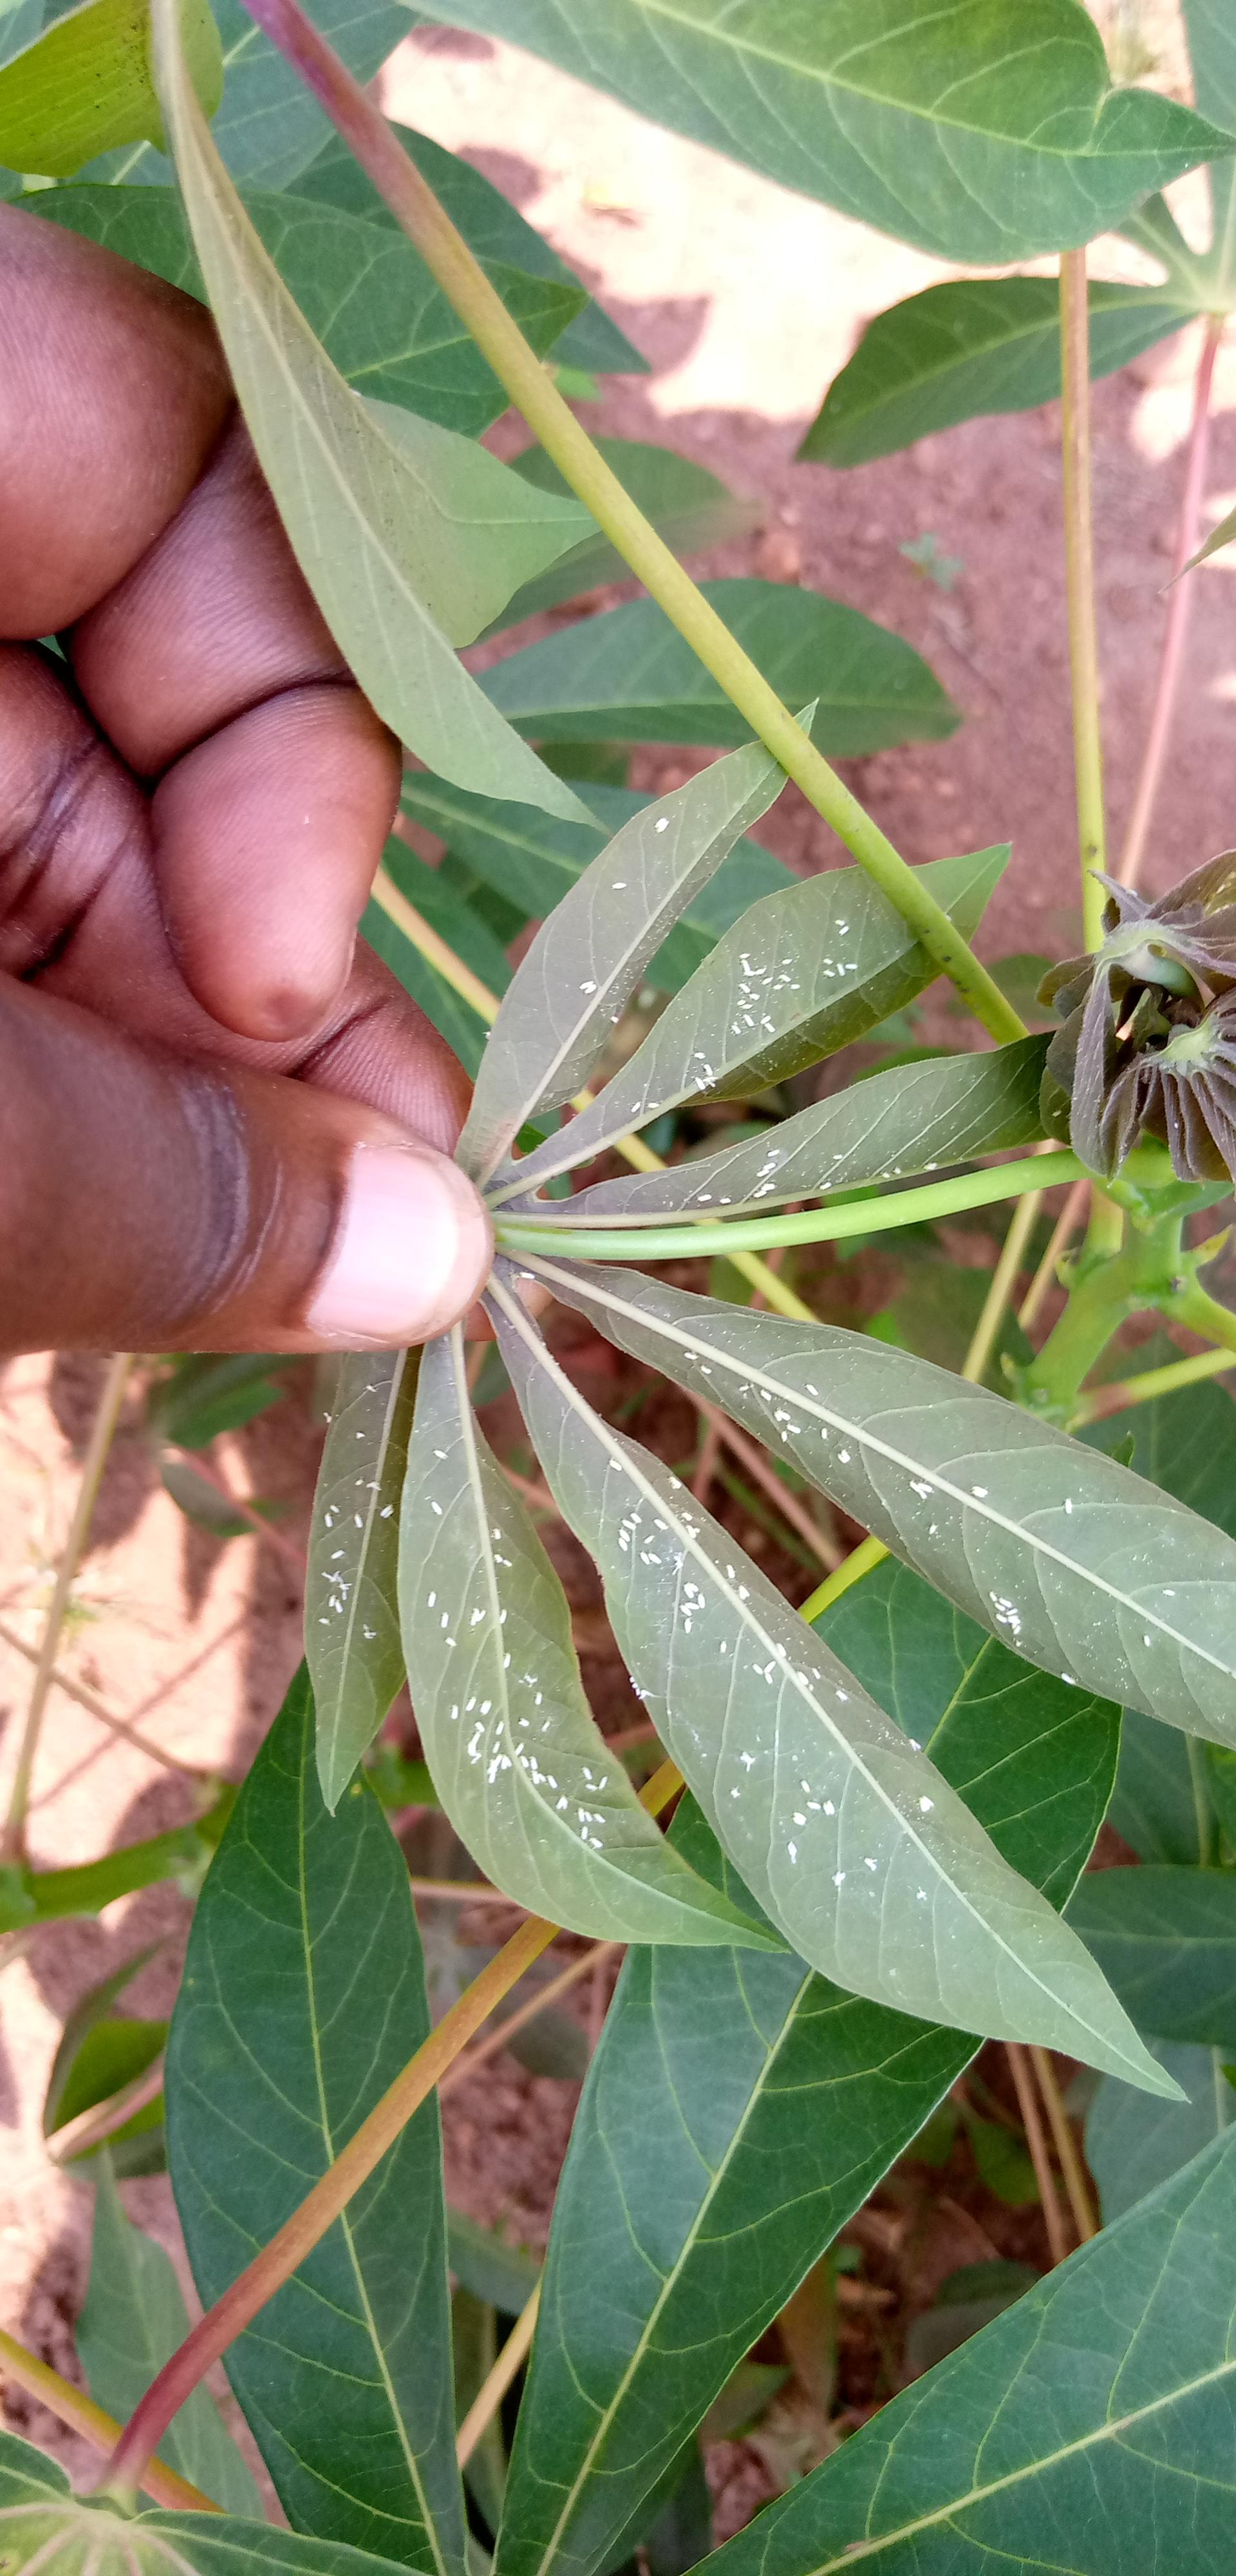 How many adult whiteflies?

155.